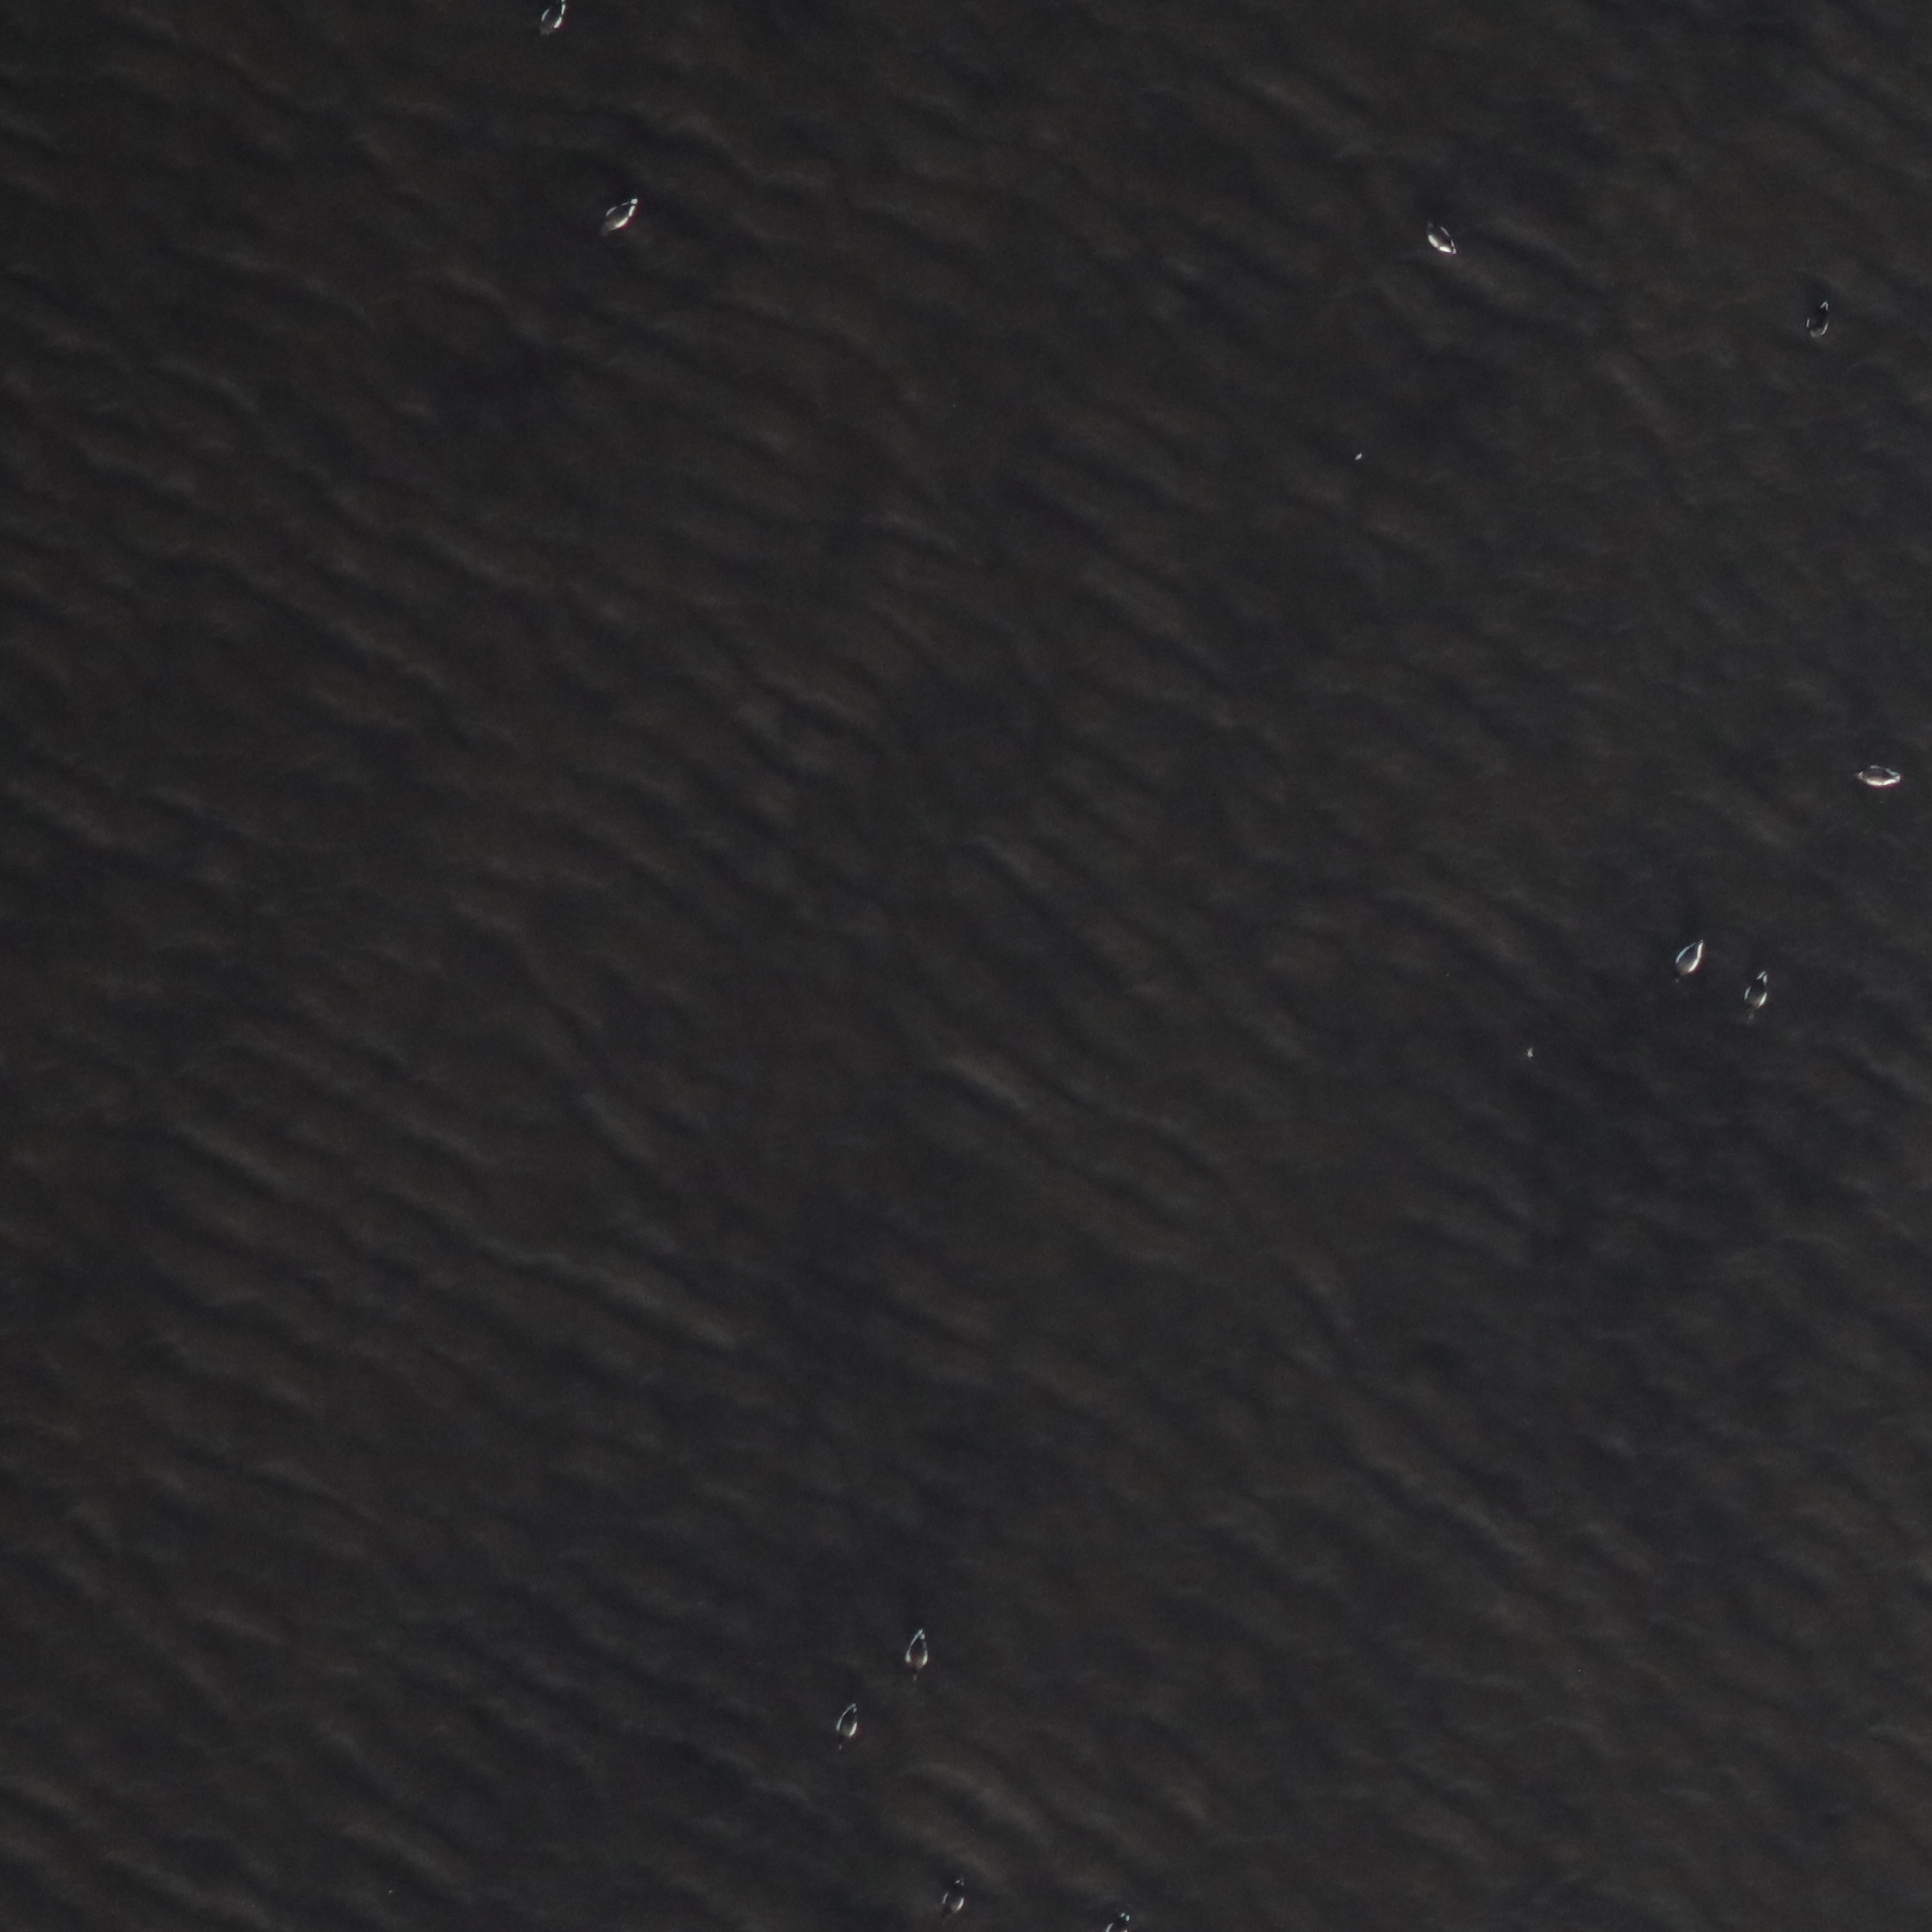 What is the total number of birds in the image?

10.